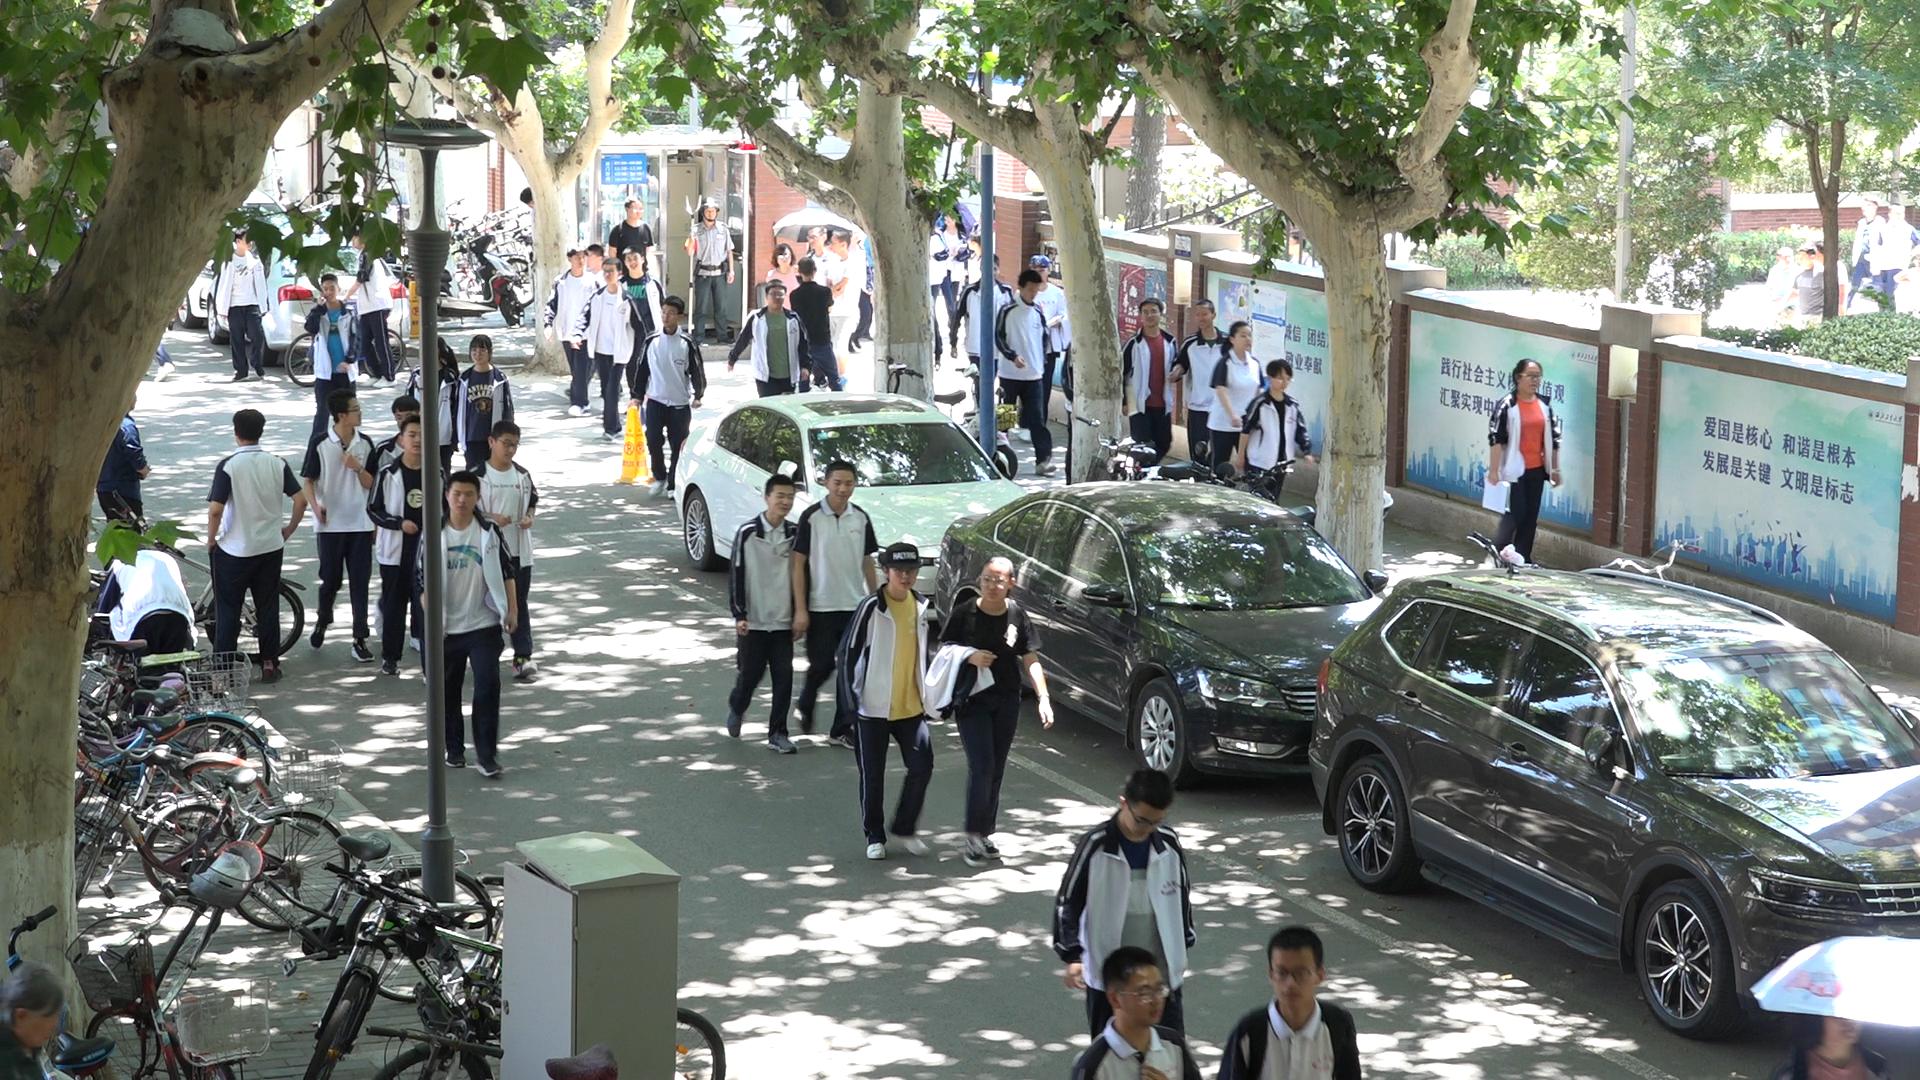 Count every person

42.